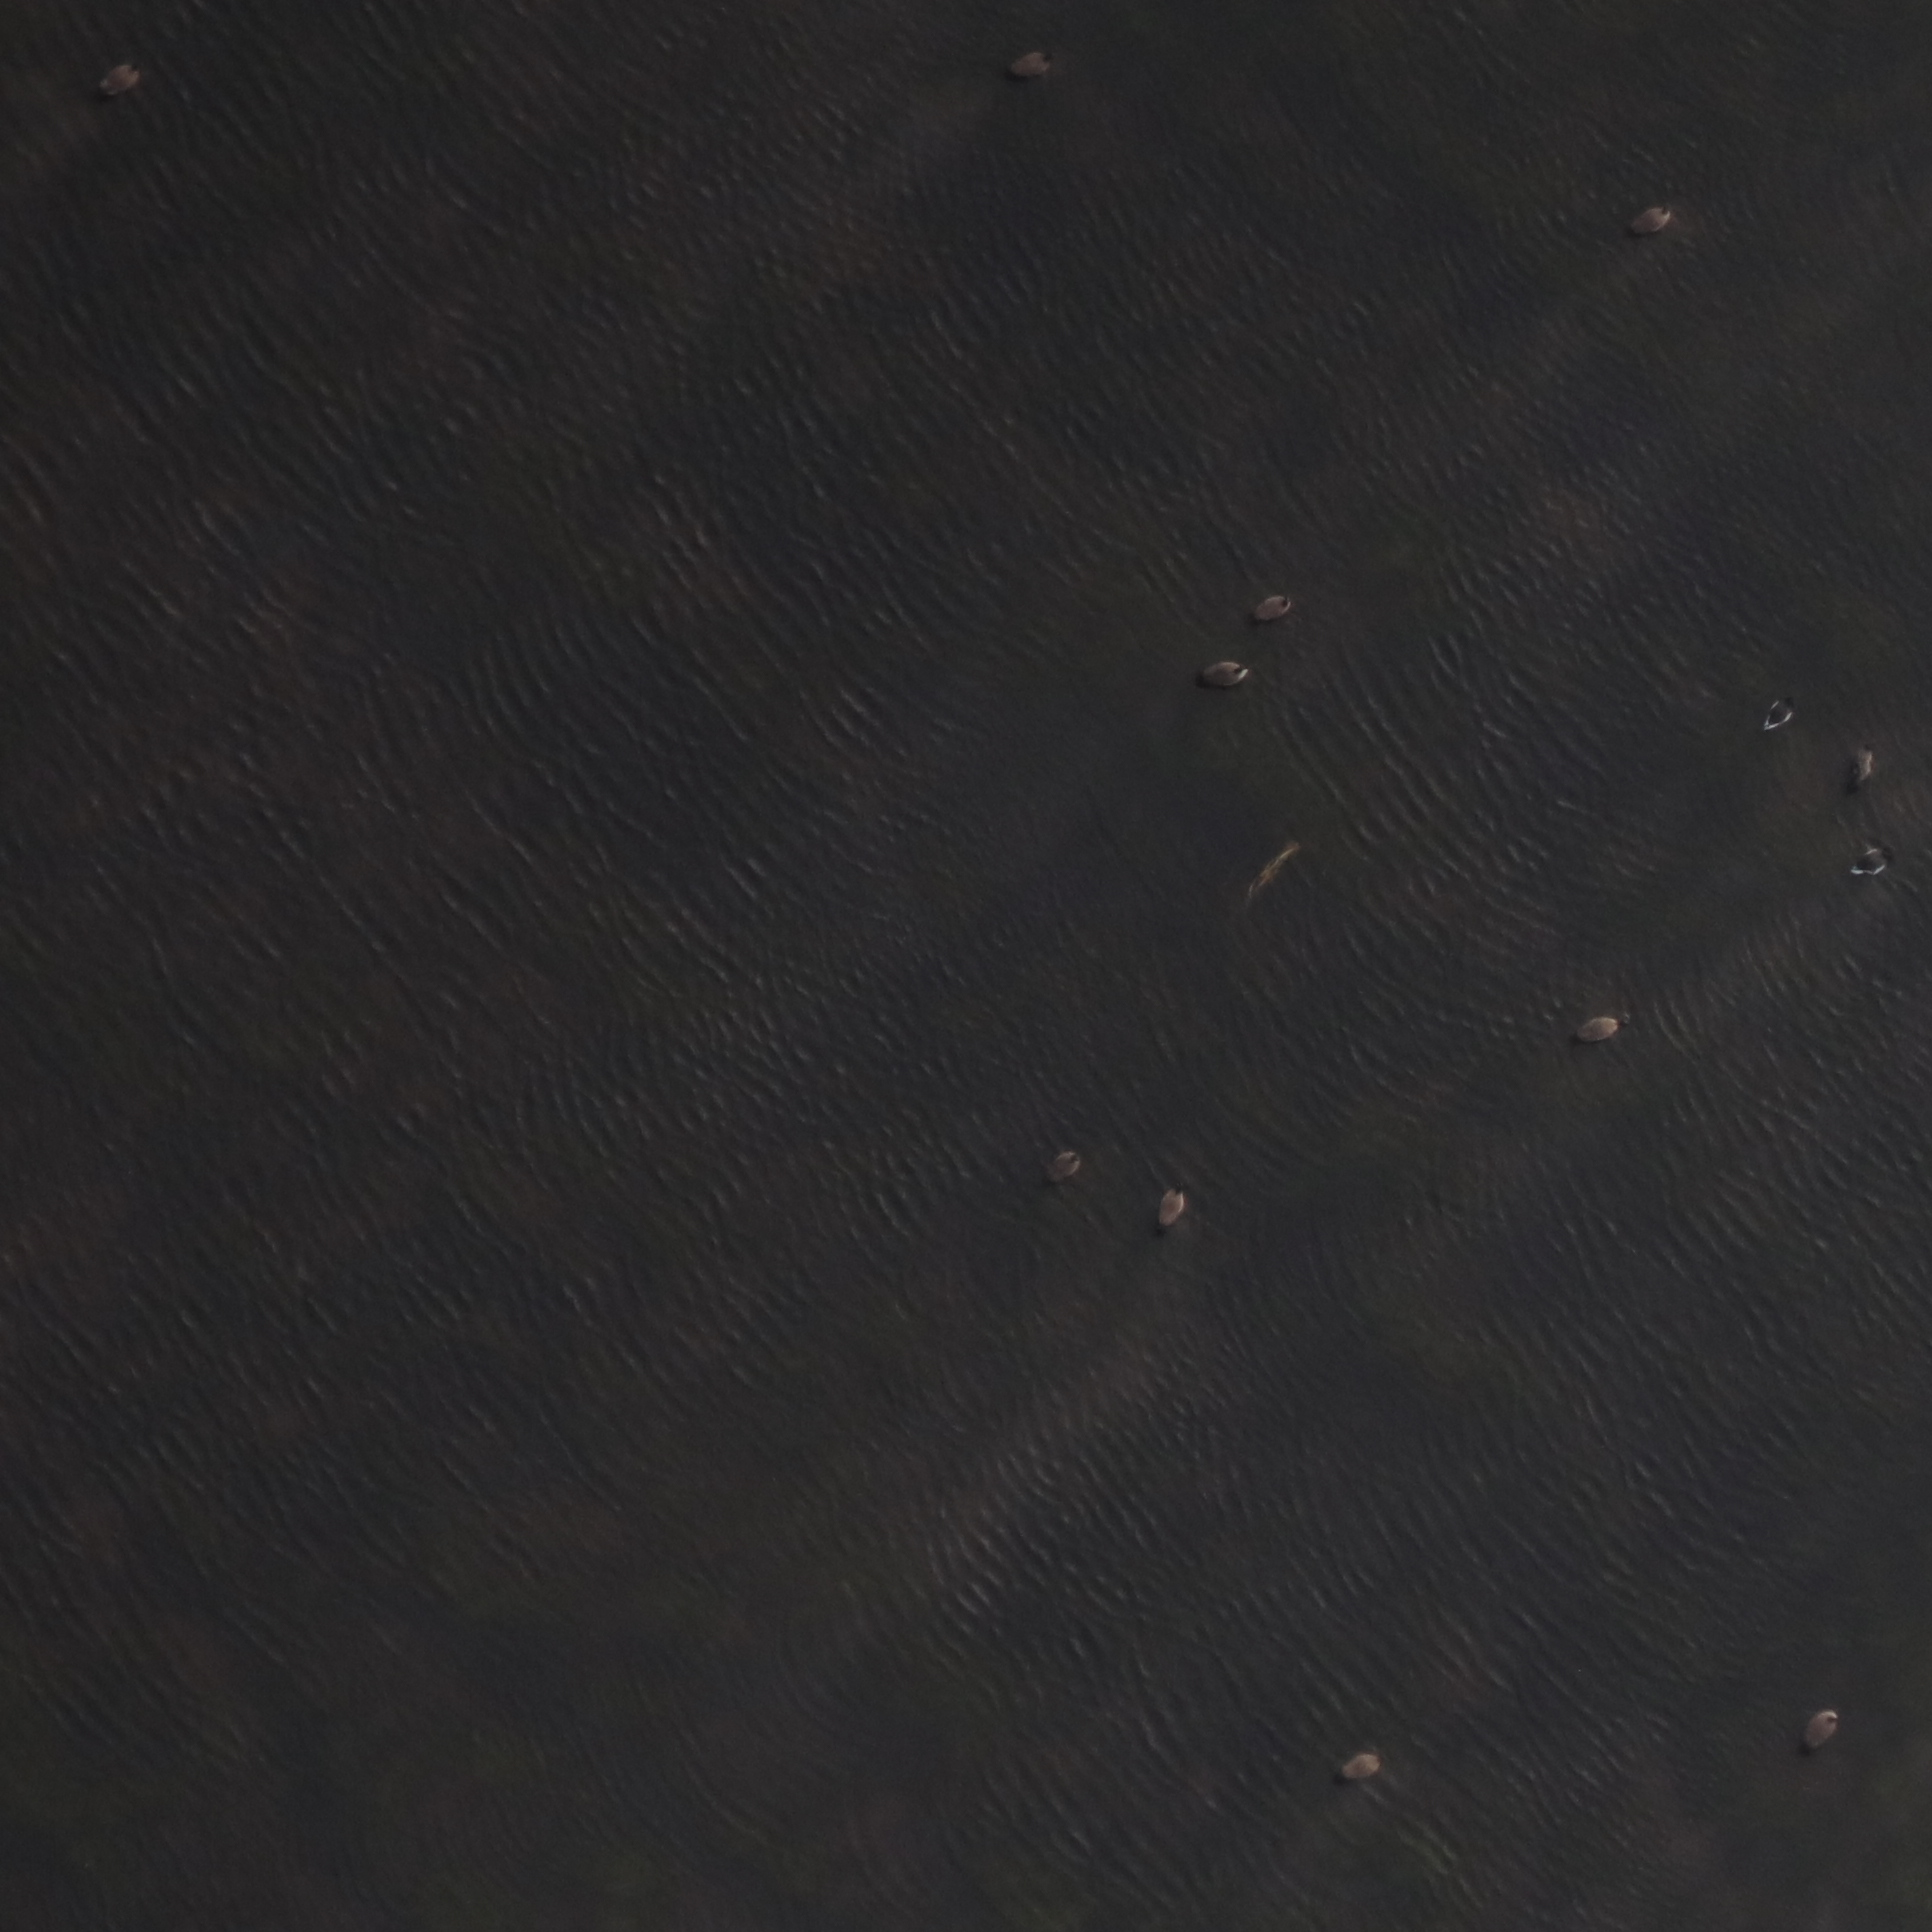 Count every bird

13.